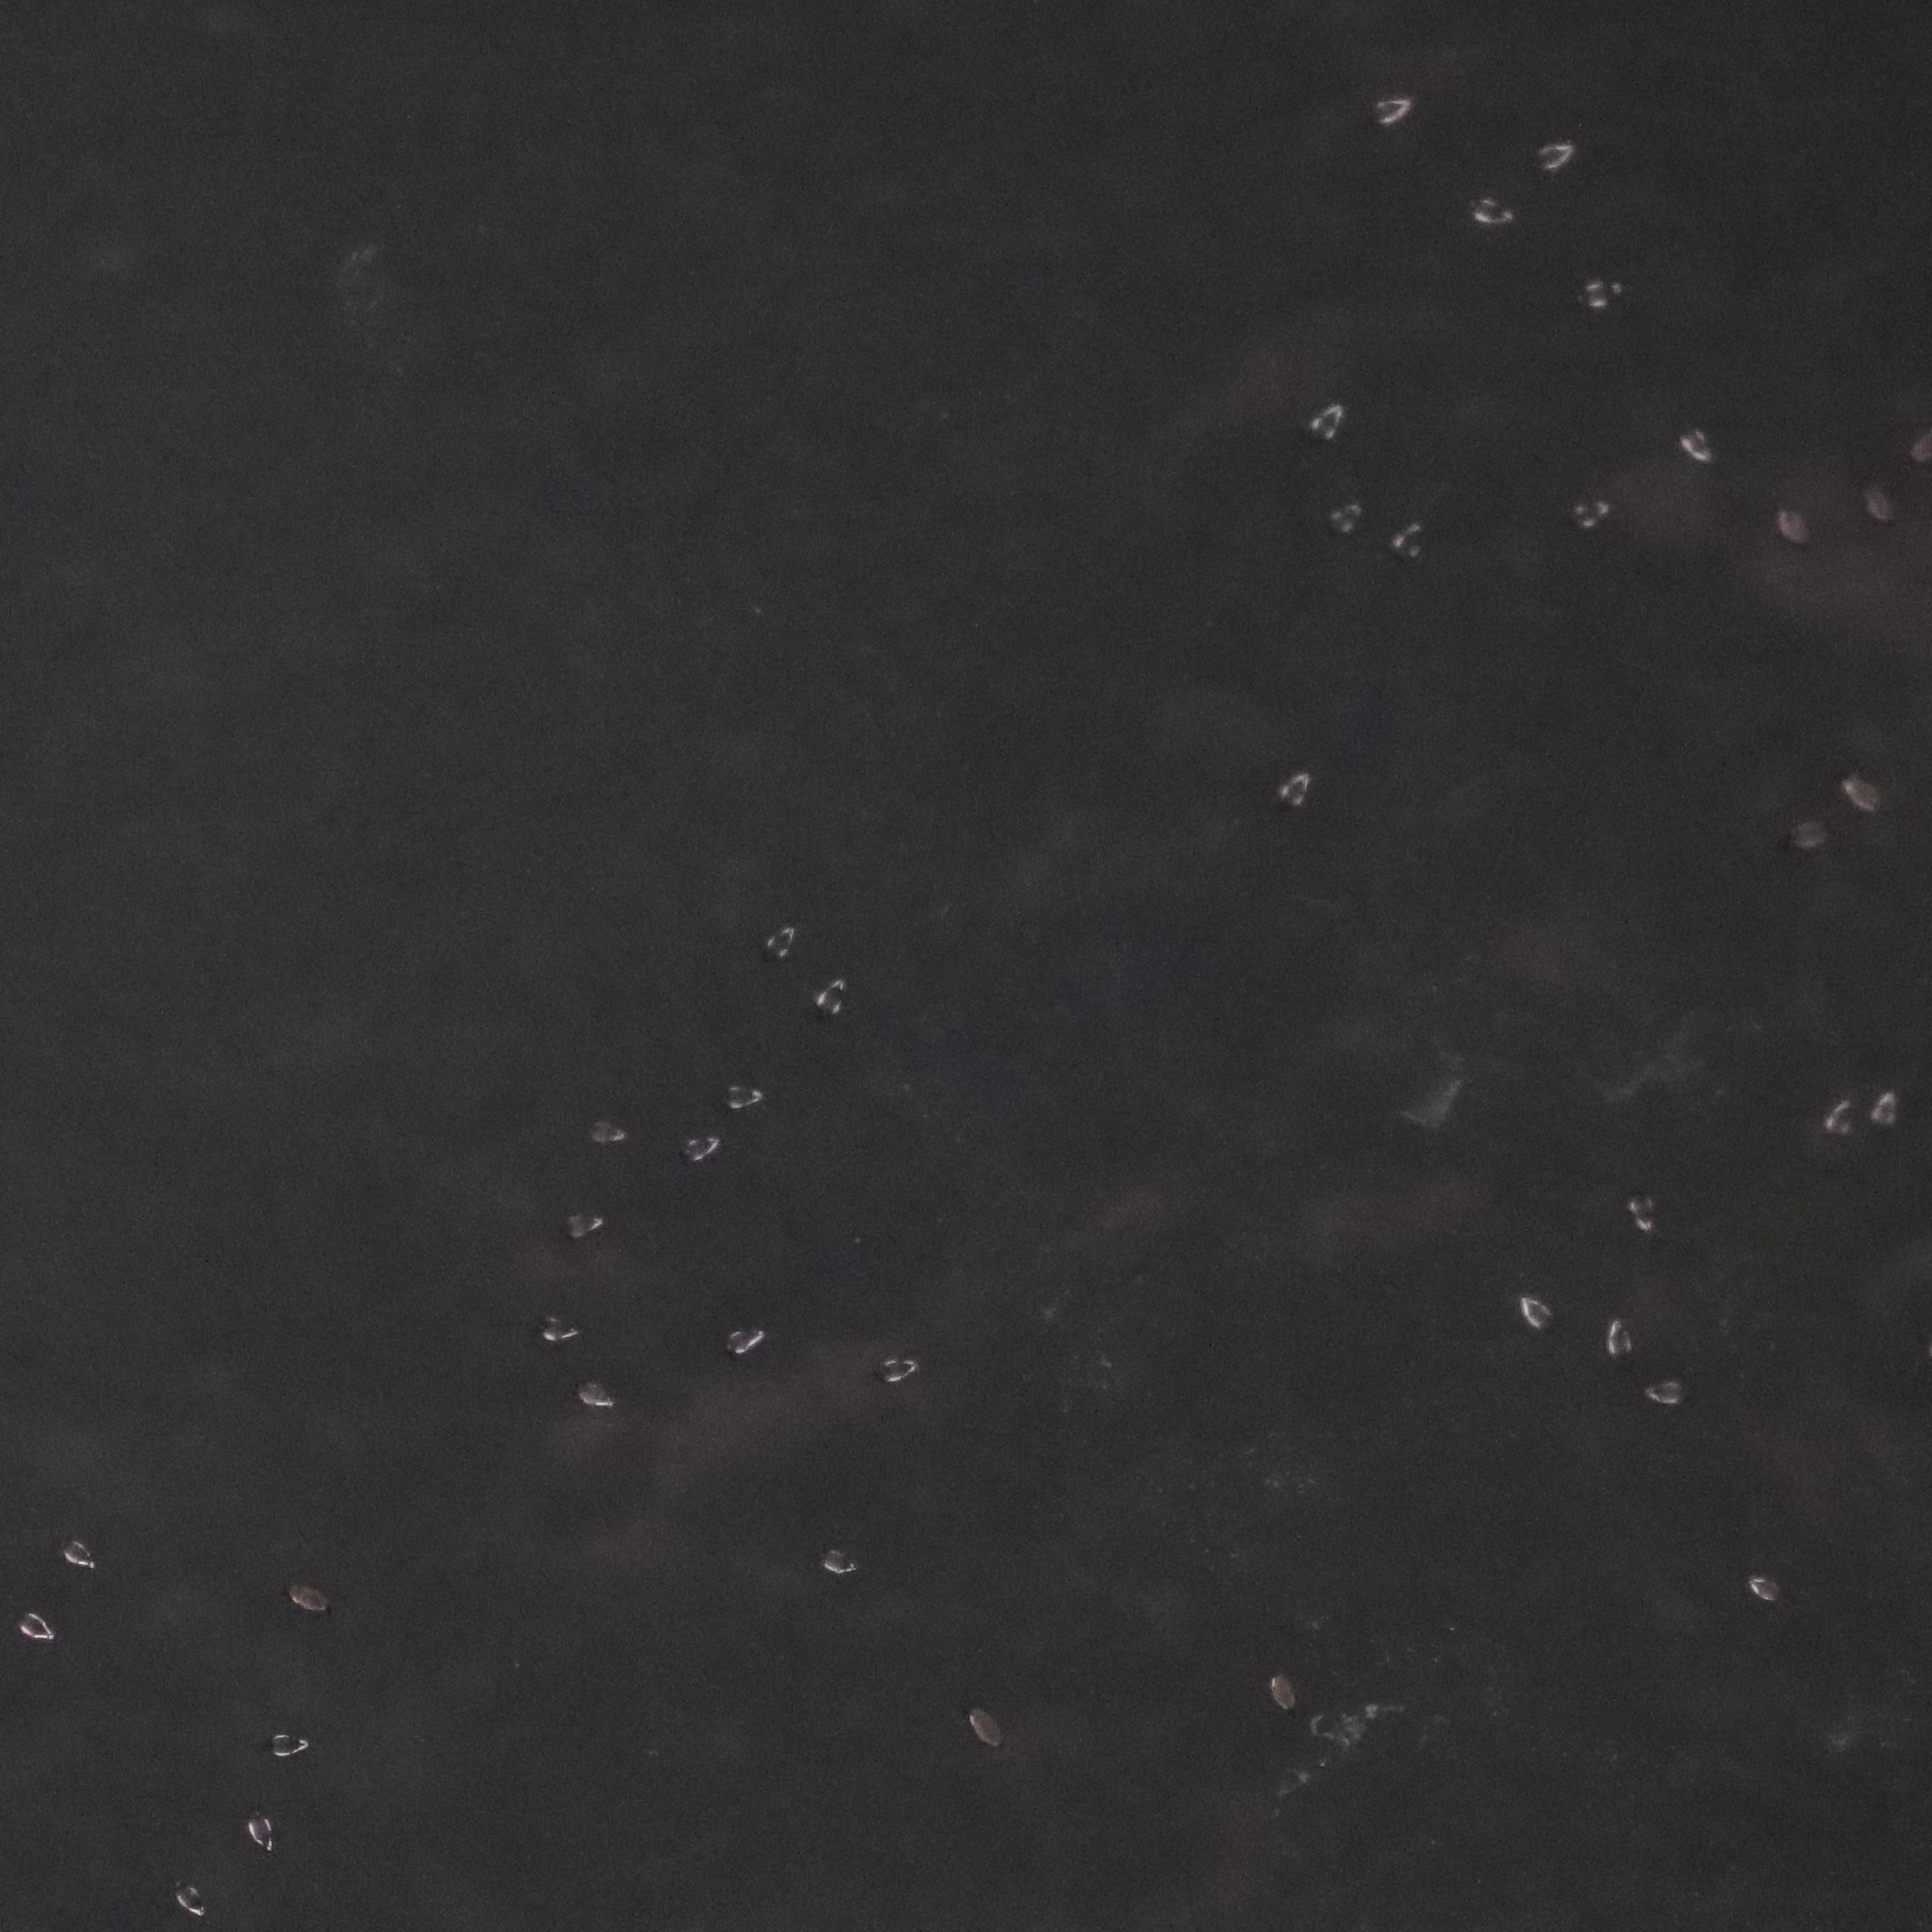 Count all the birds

41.